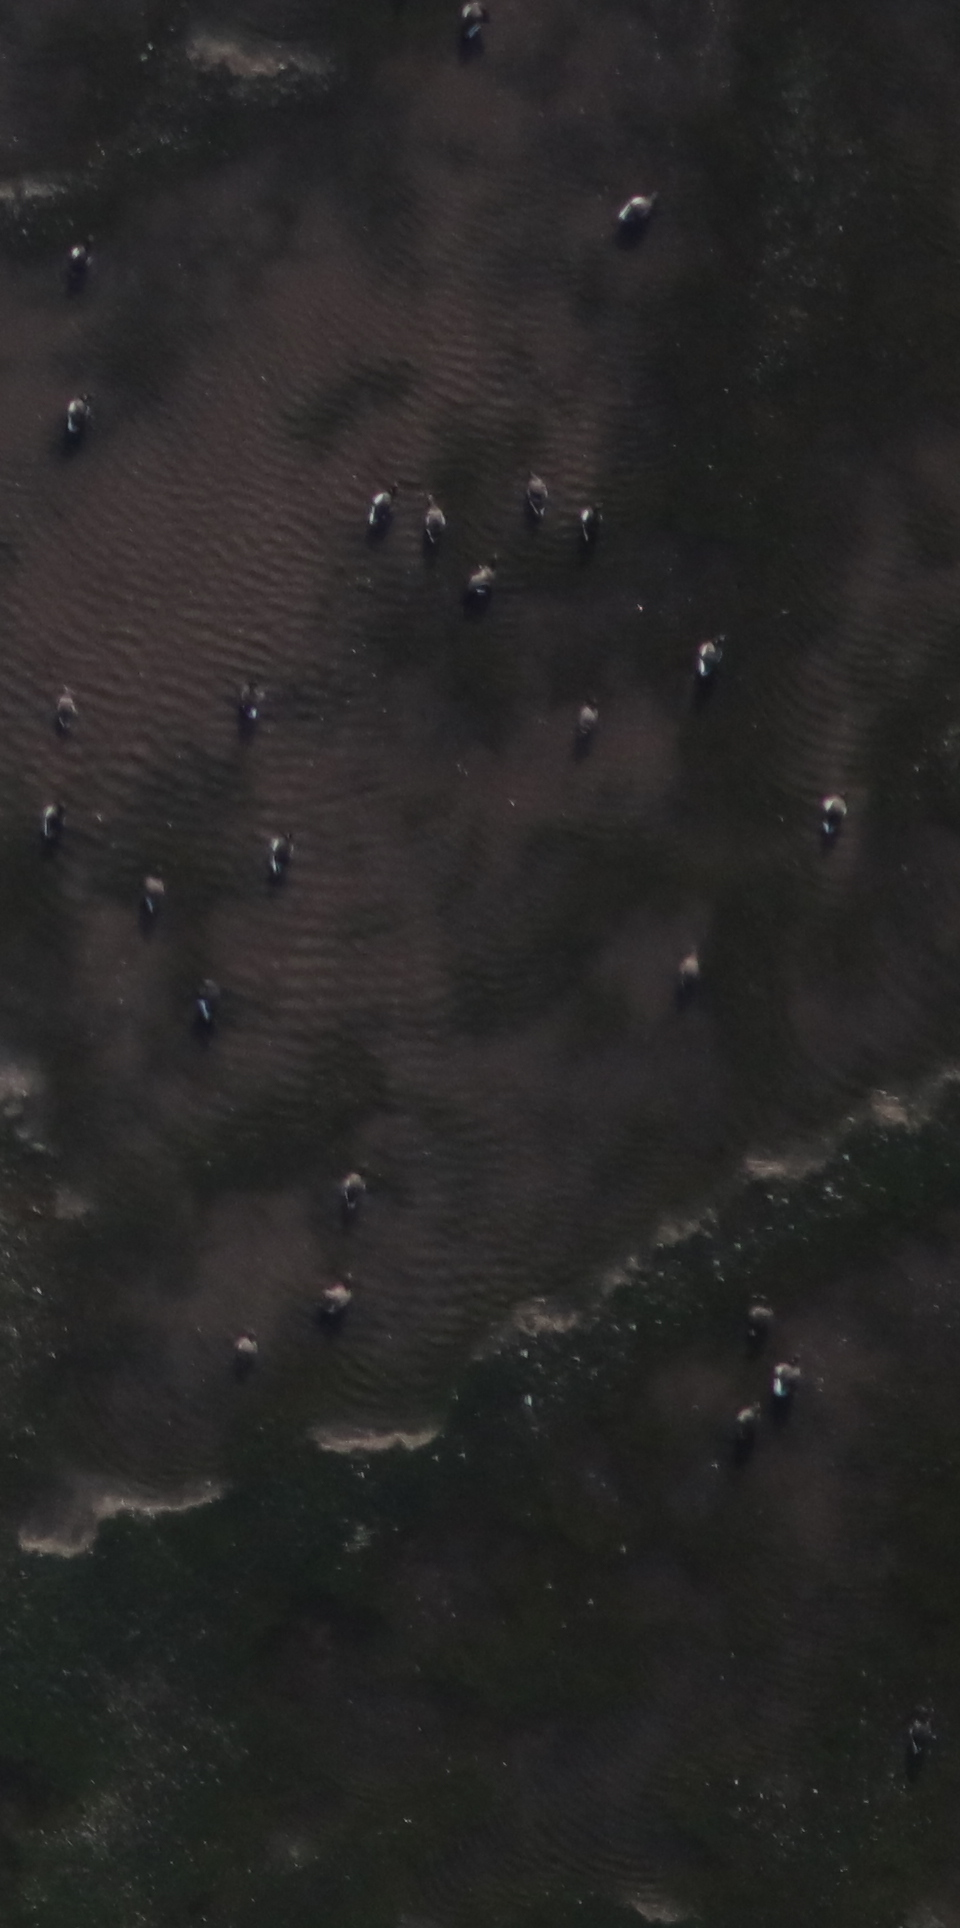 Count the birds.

26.